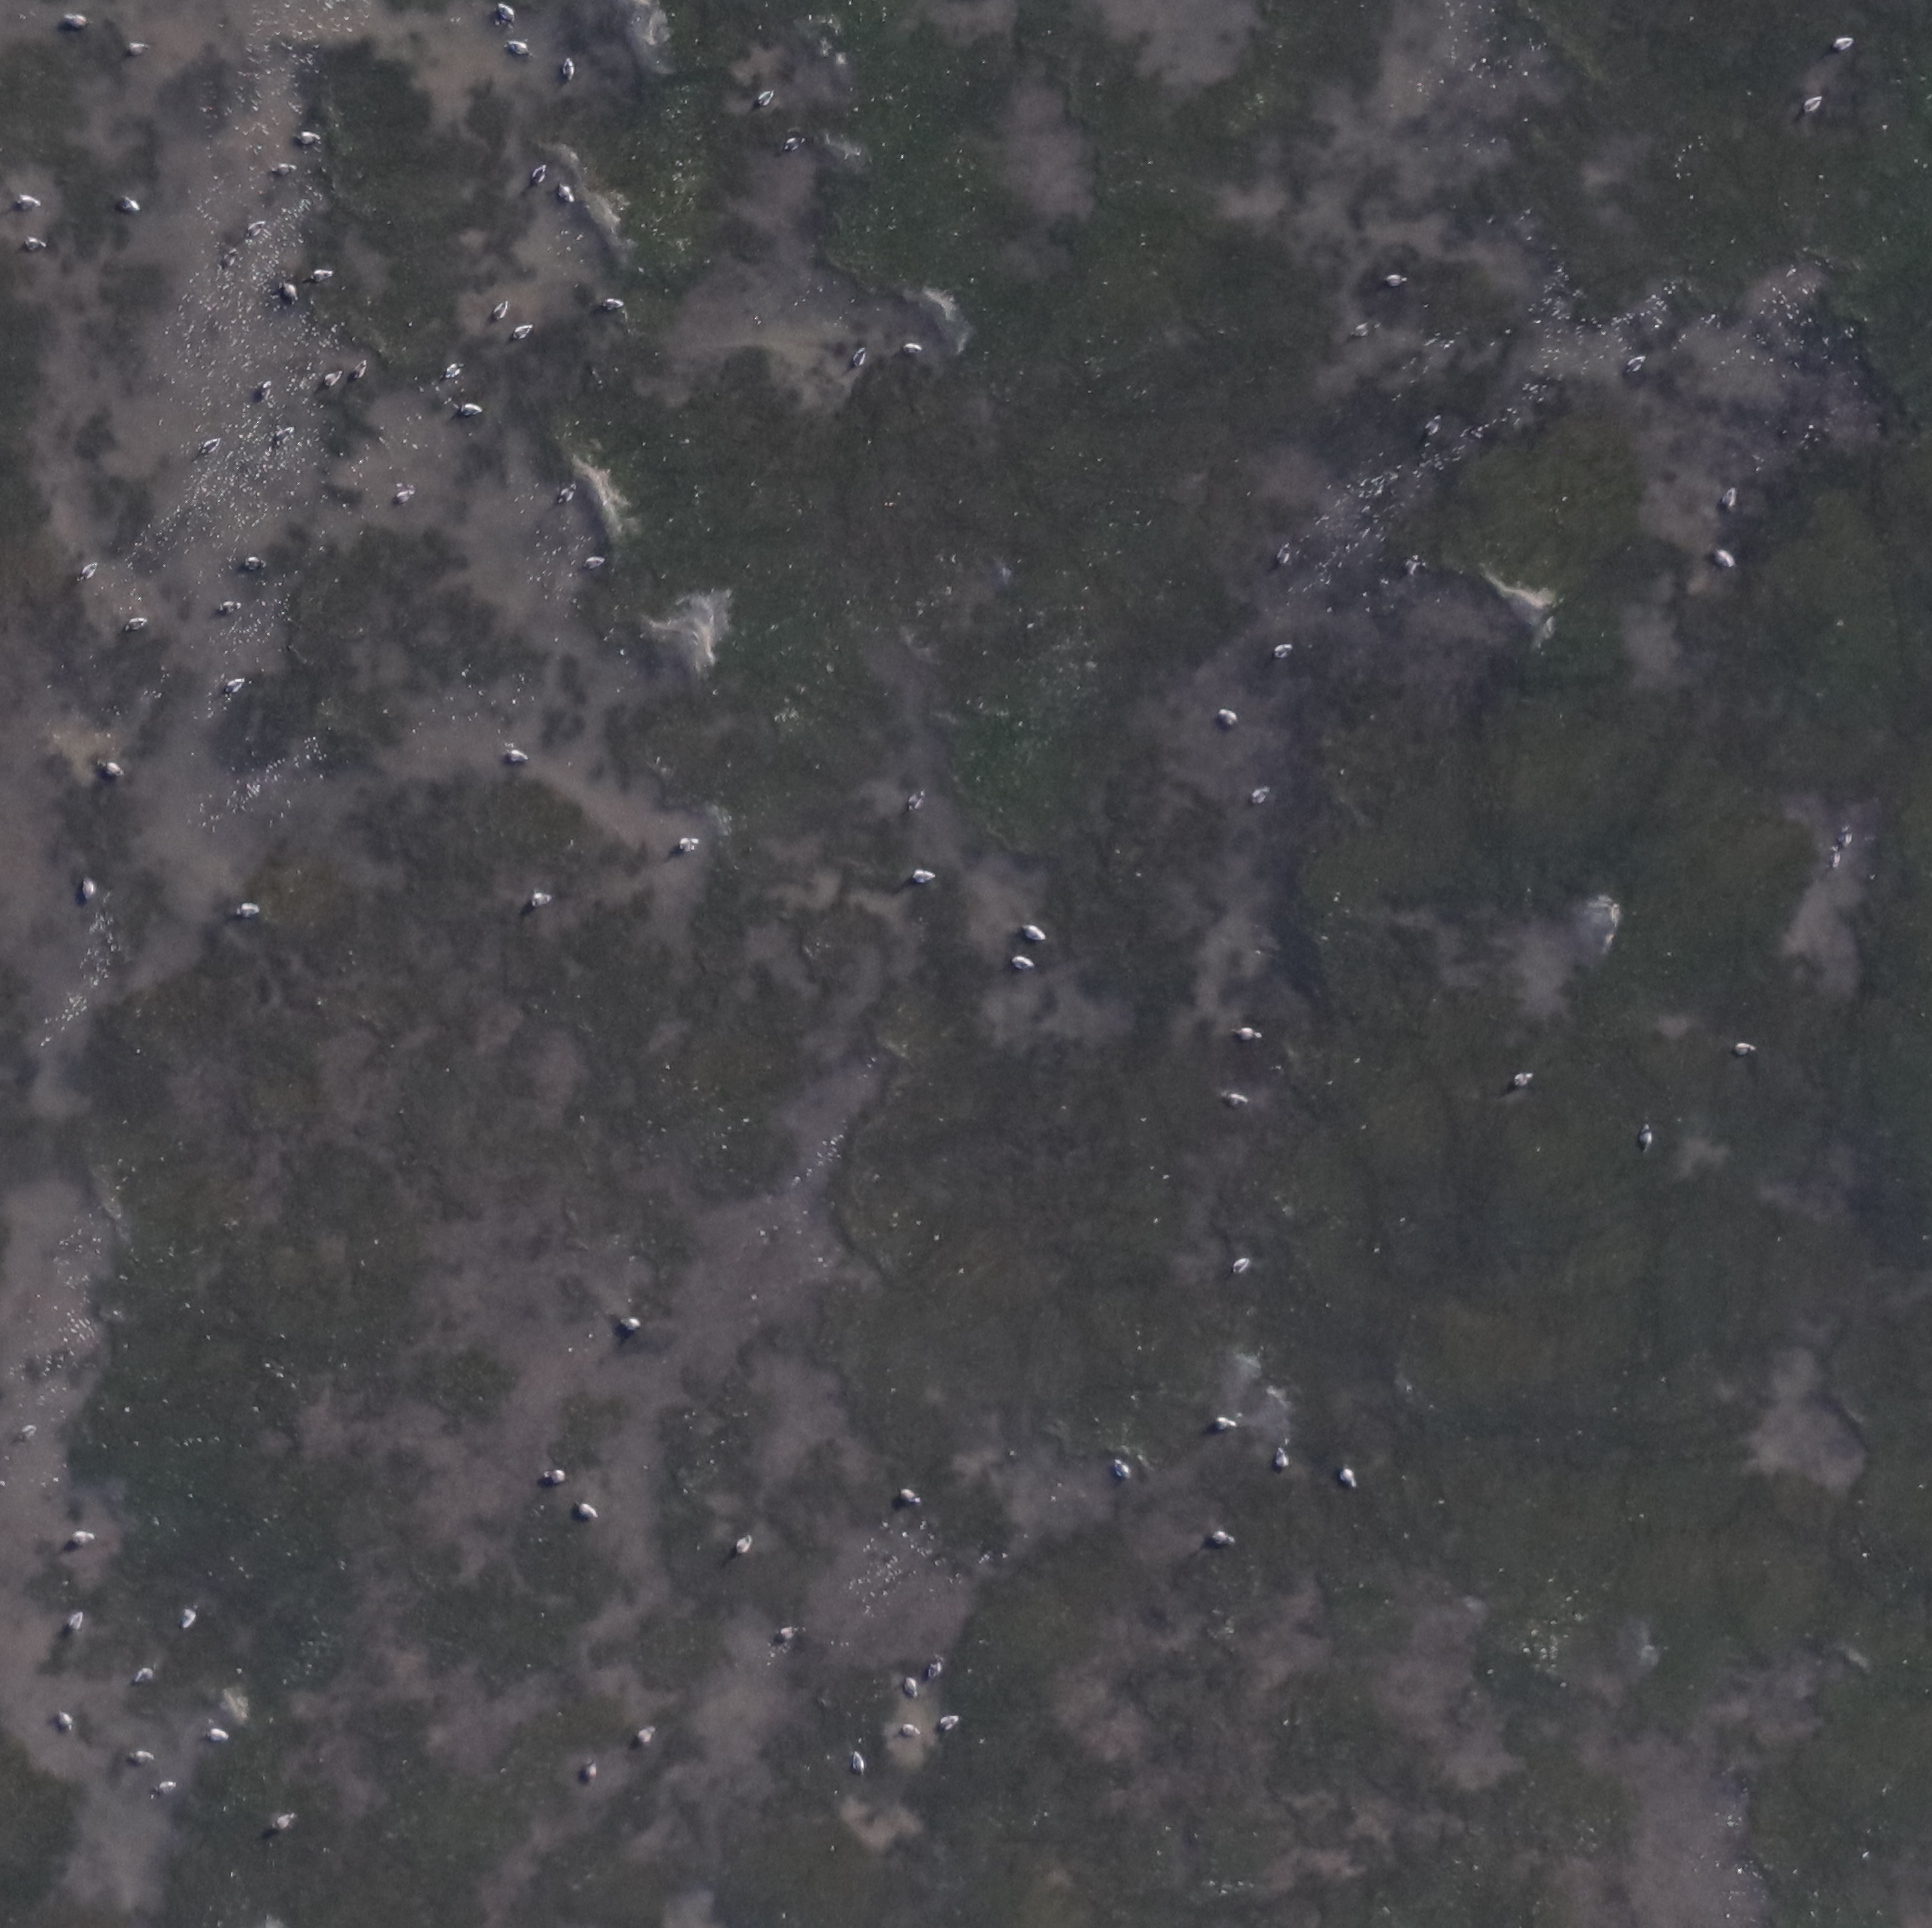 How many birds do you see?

97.